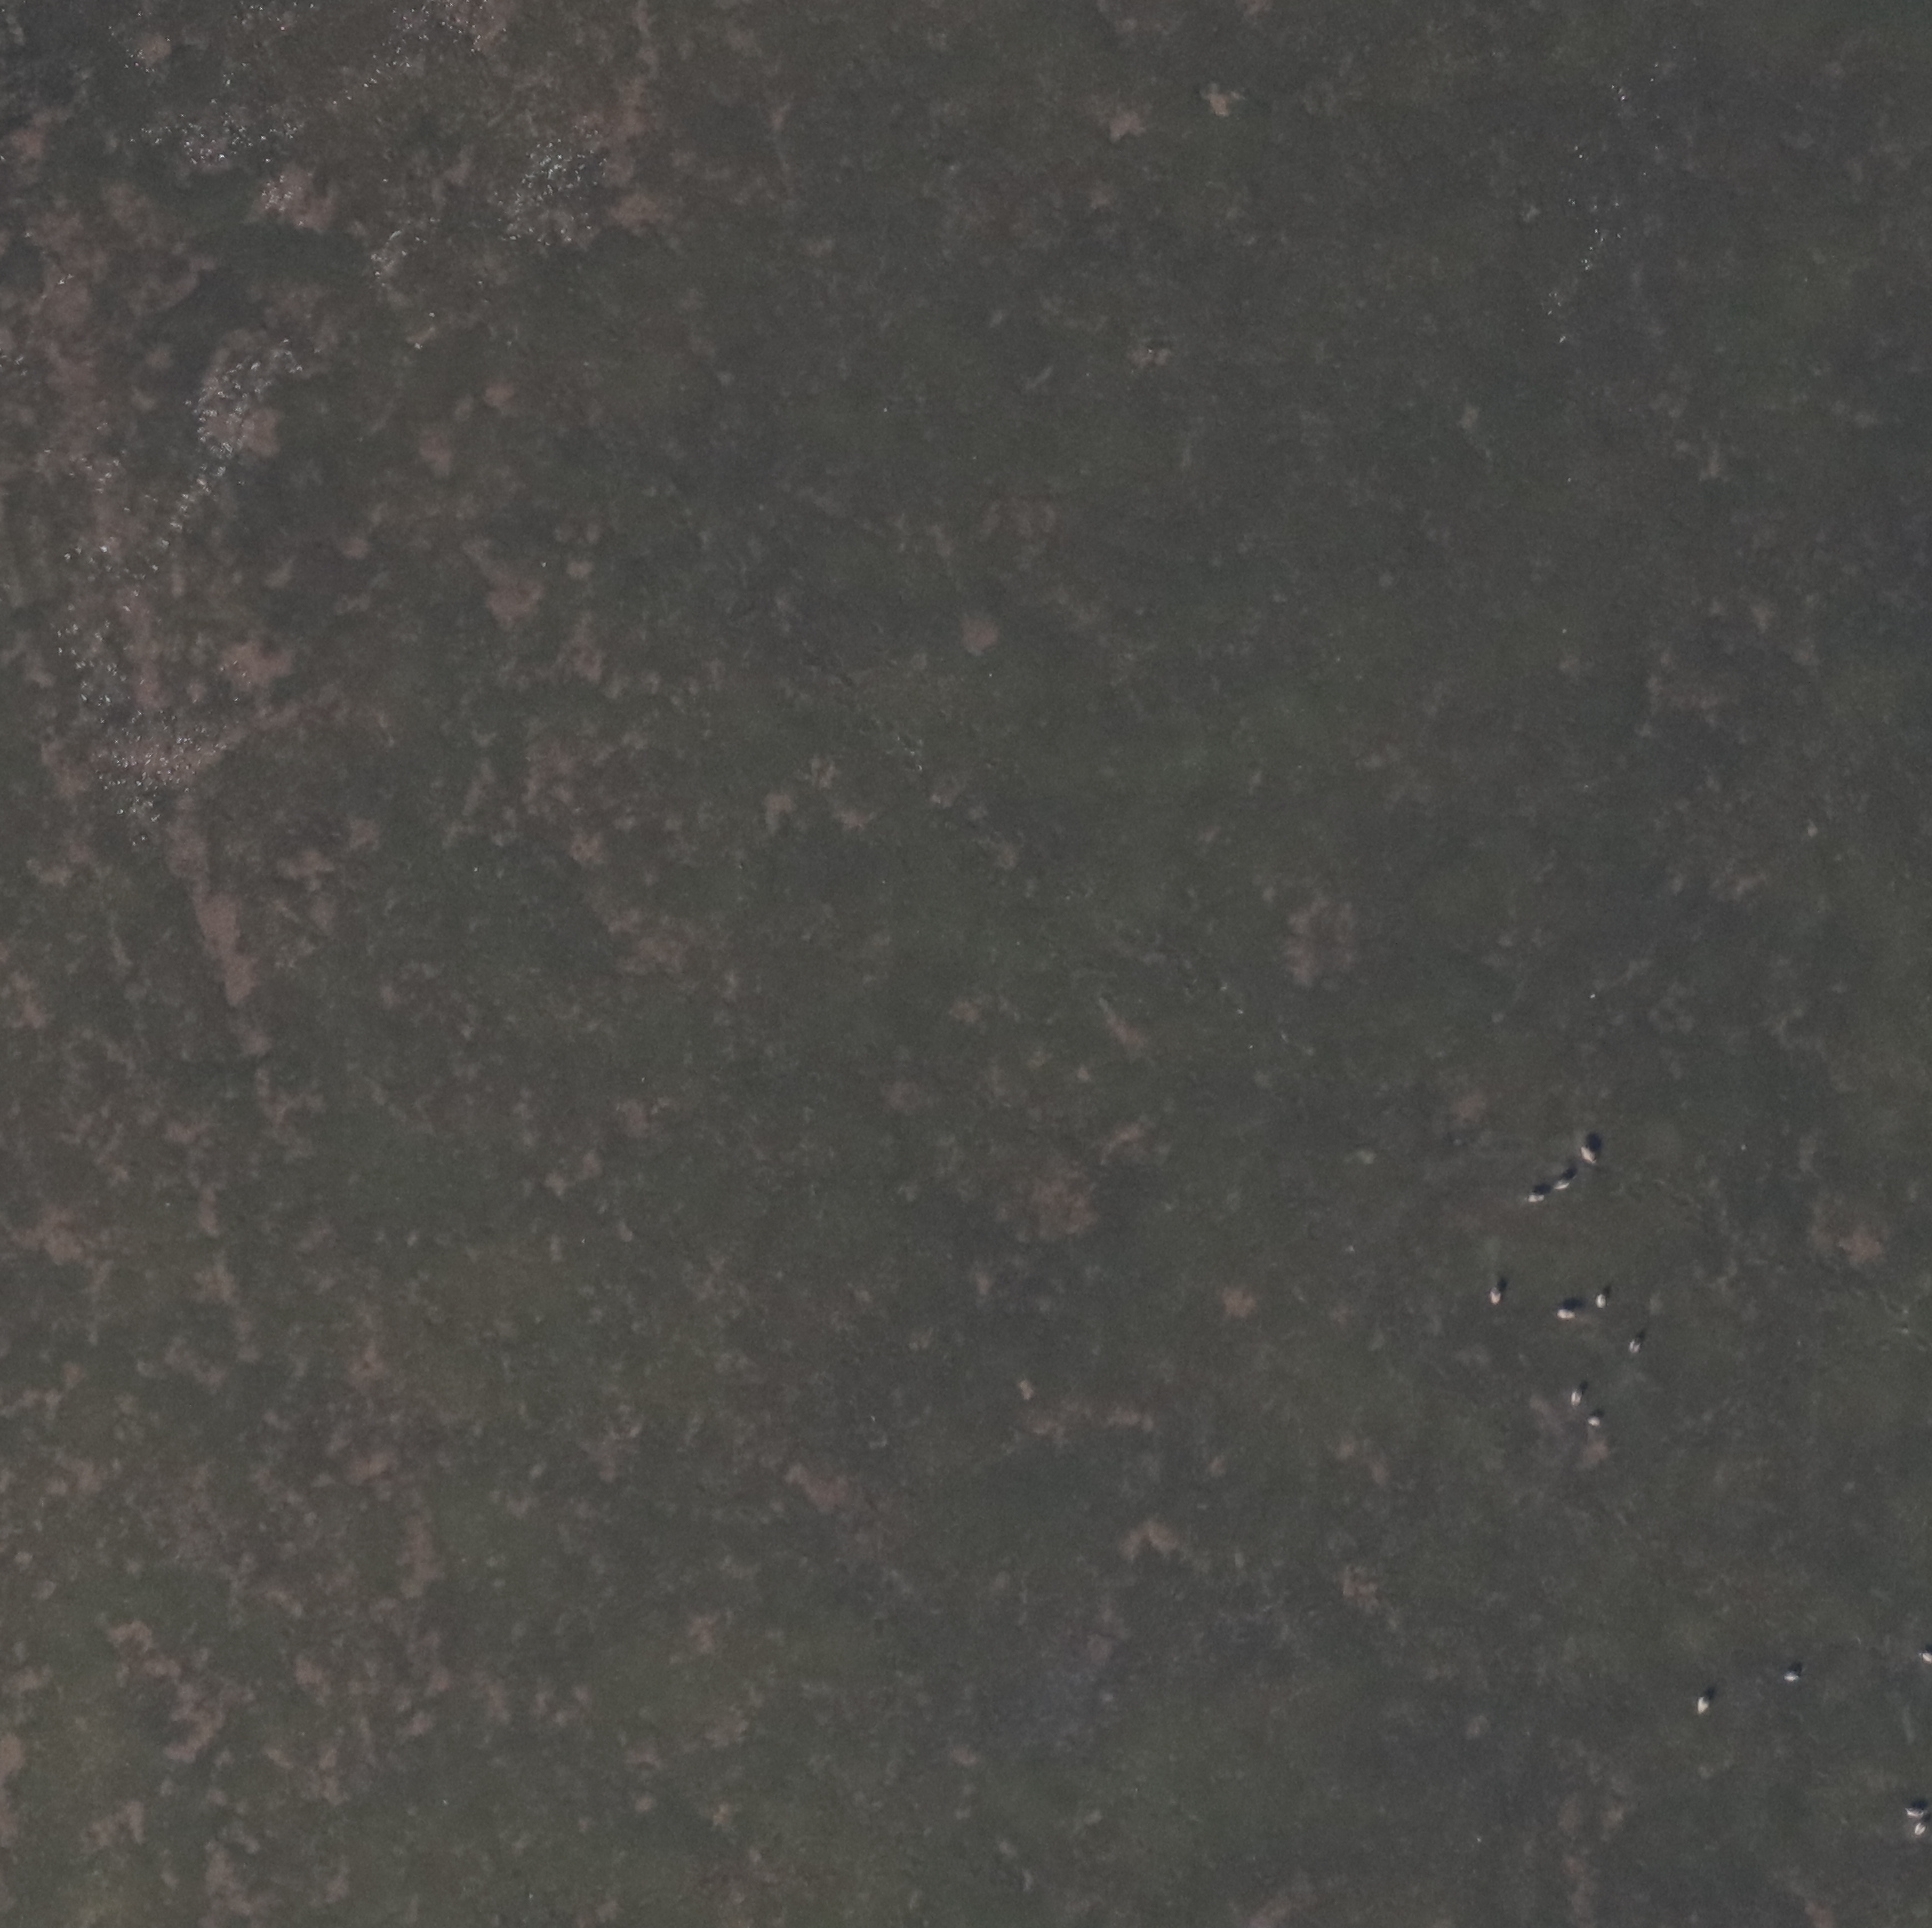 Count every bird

13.